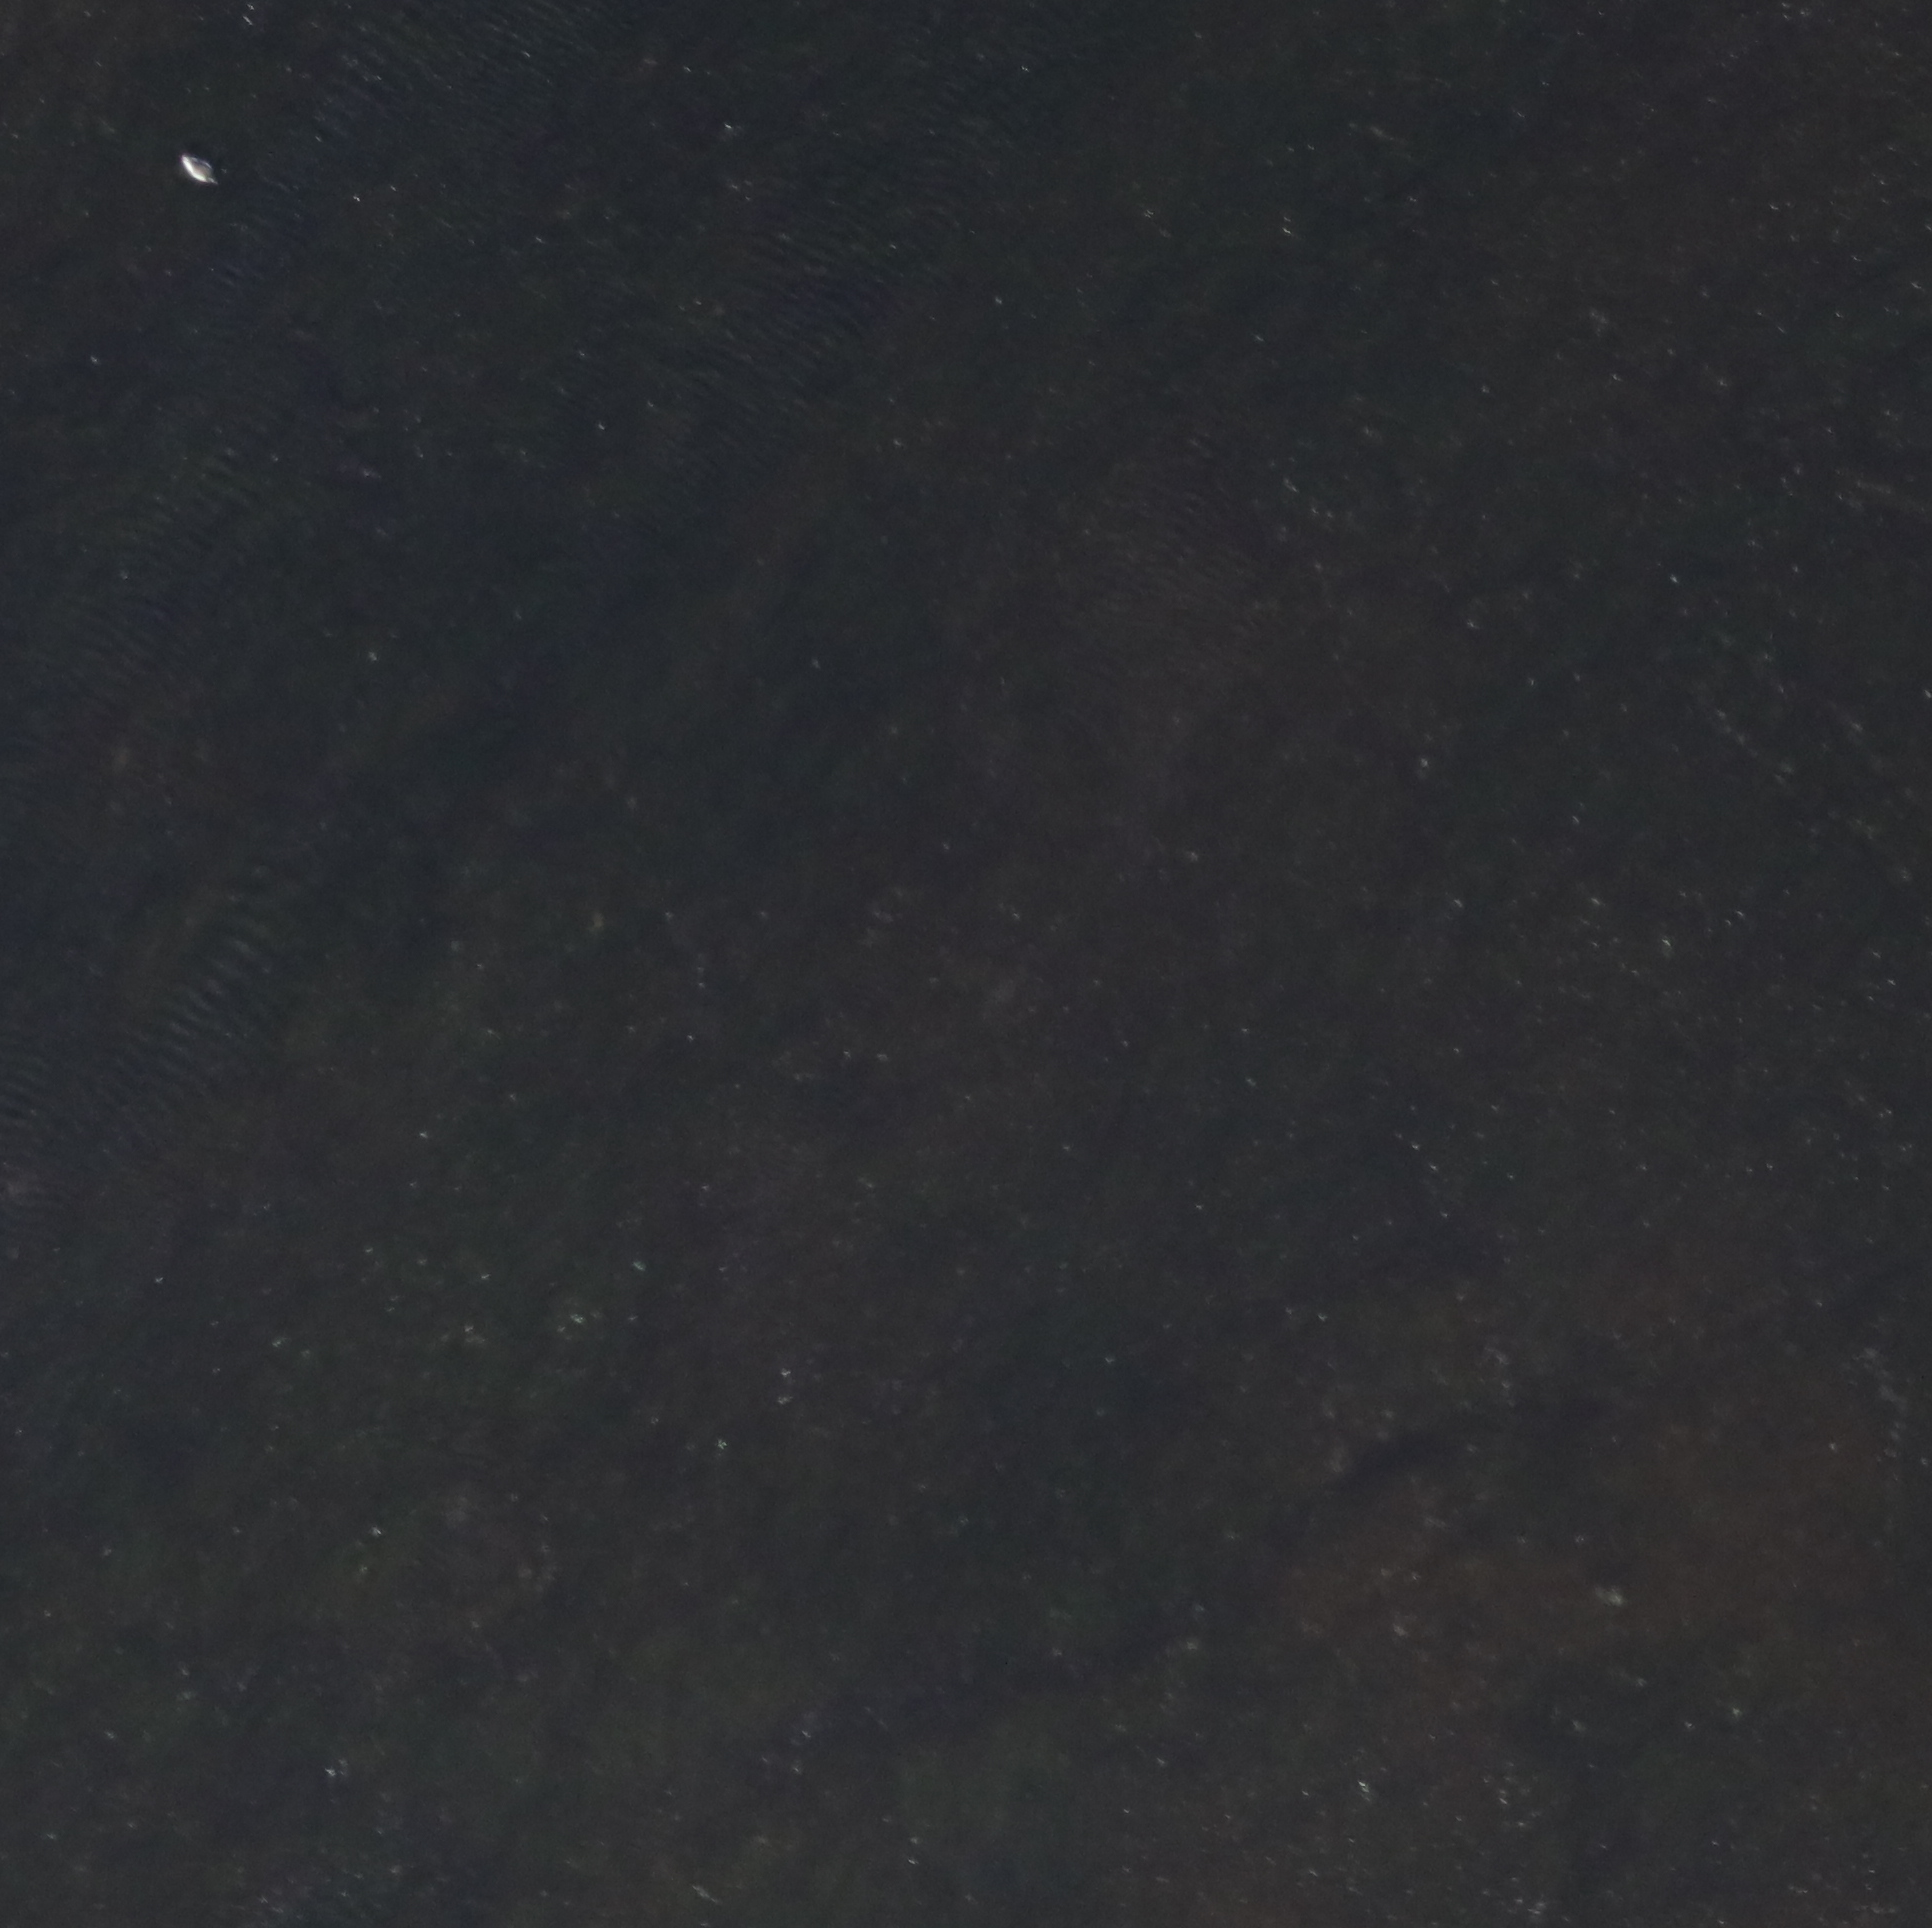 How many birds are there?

1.